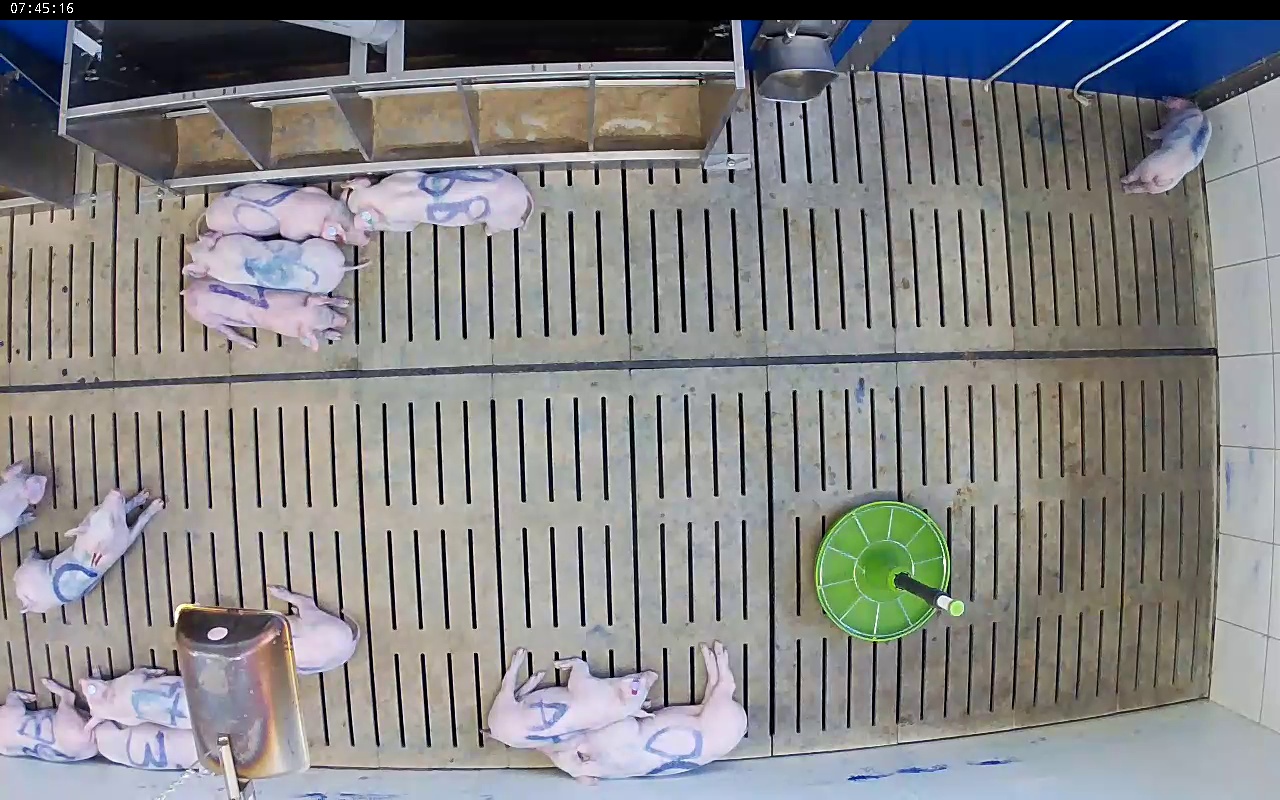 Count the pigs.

13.